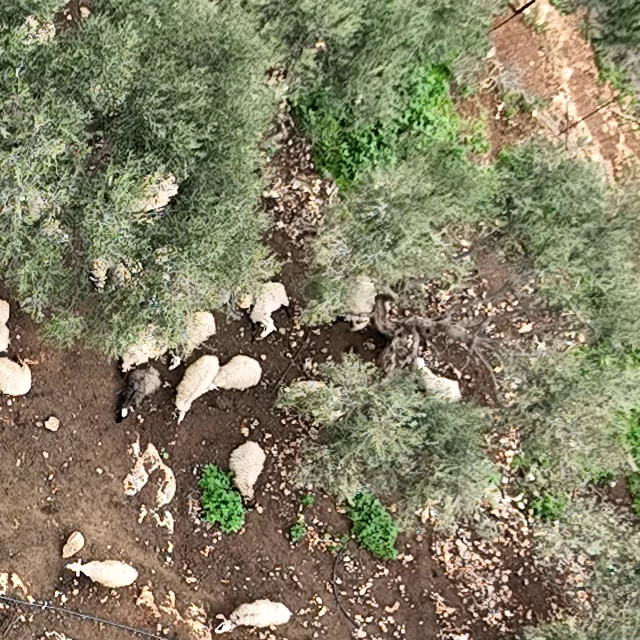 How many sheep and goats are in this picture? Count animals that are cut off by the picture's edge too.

18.